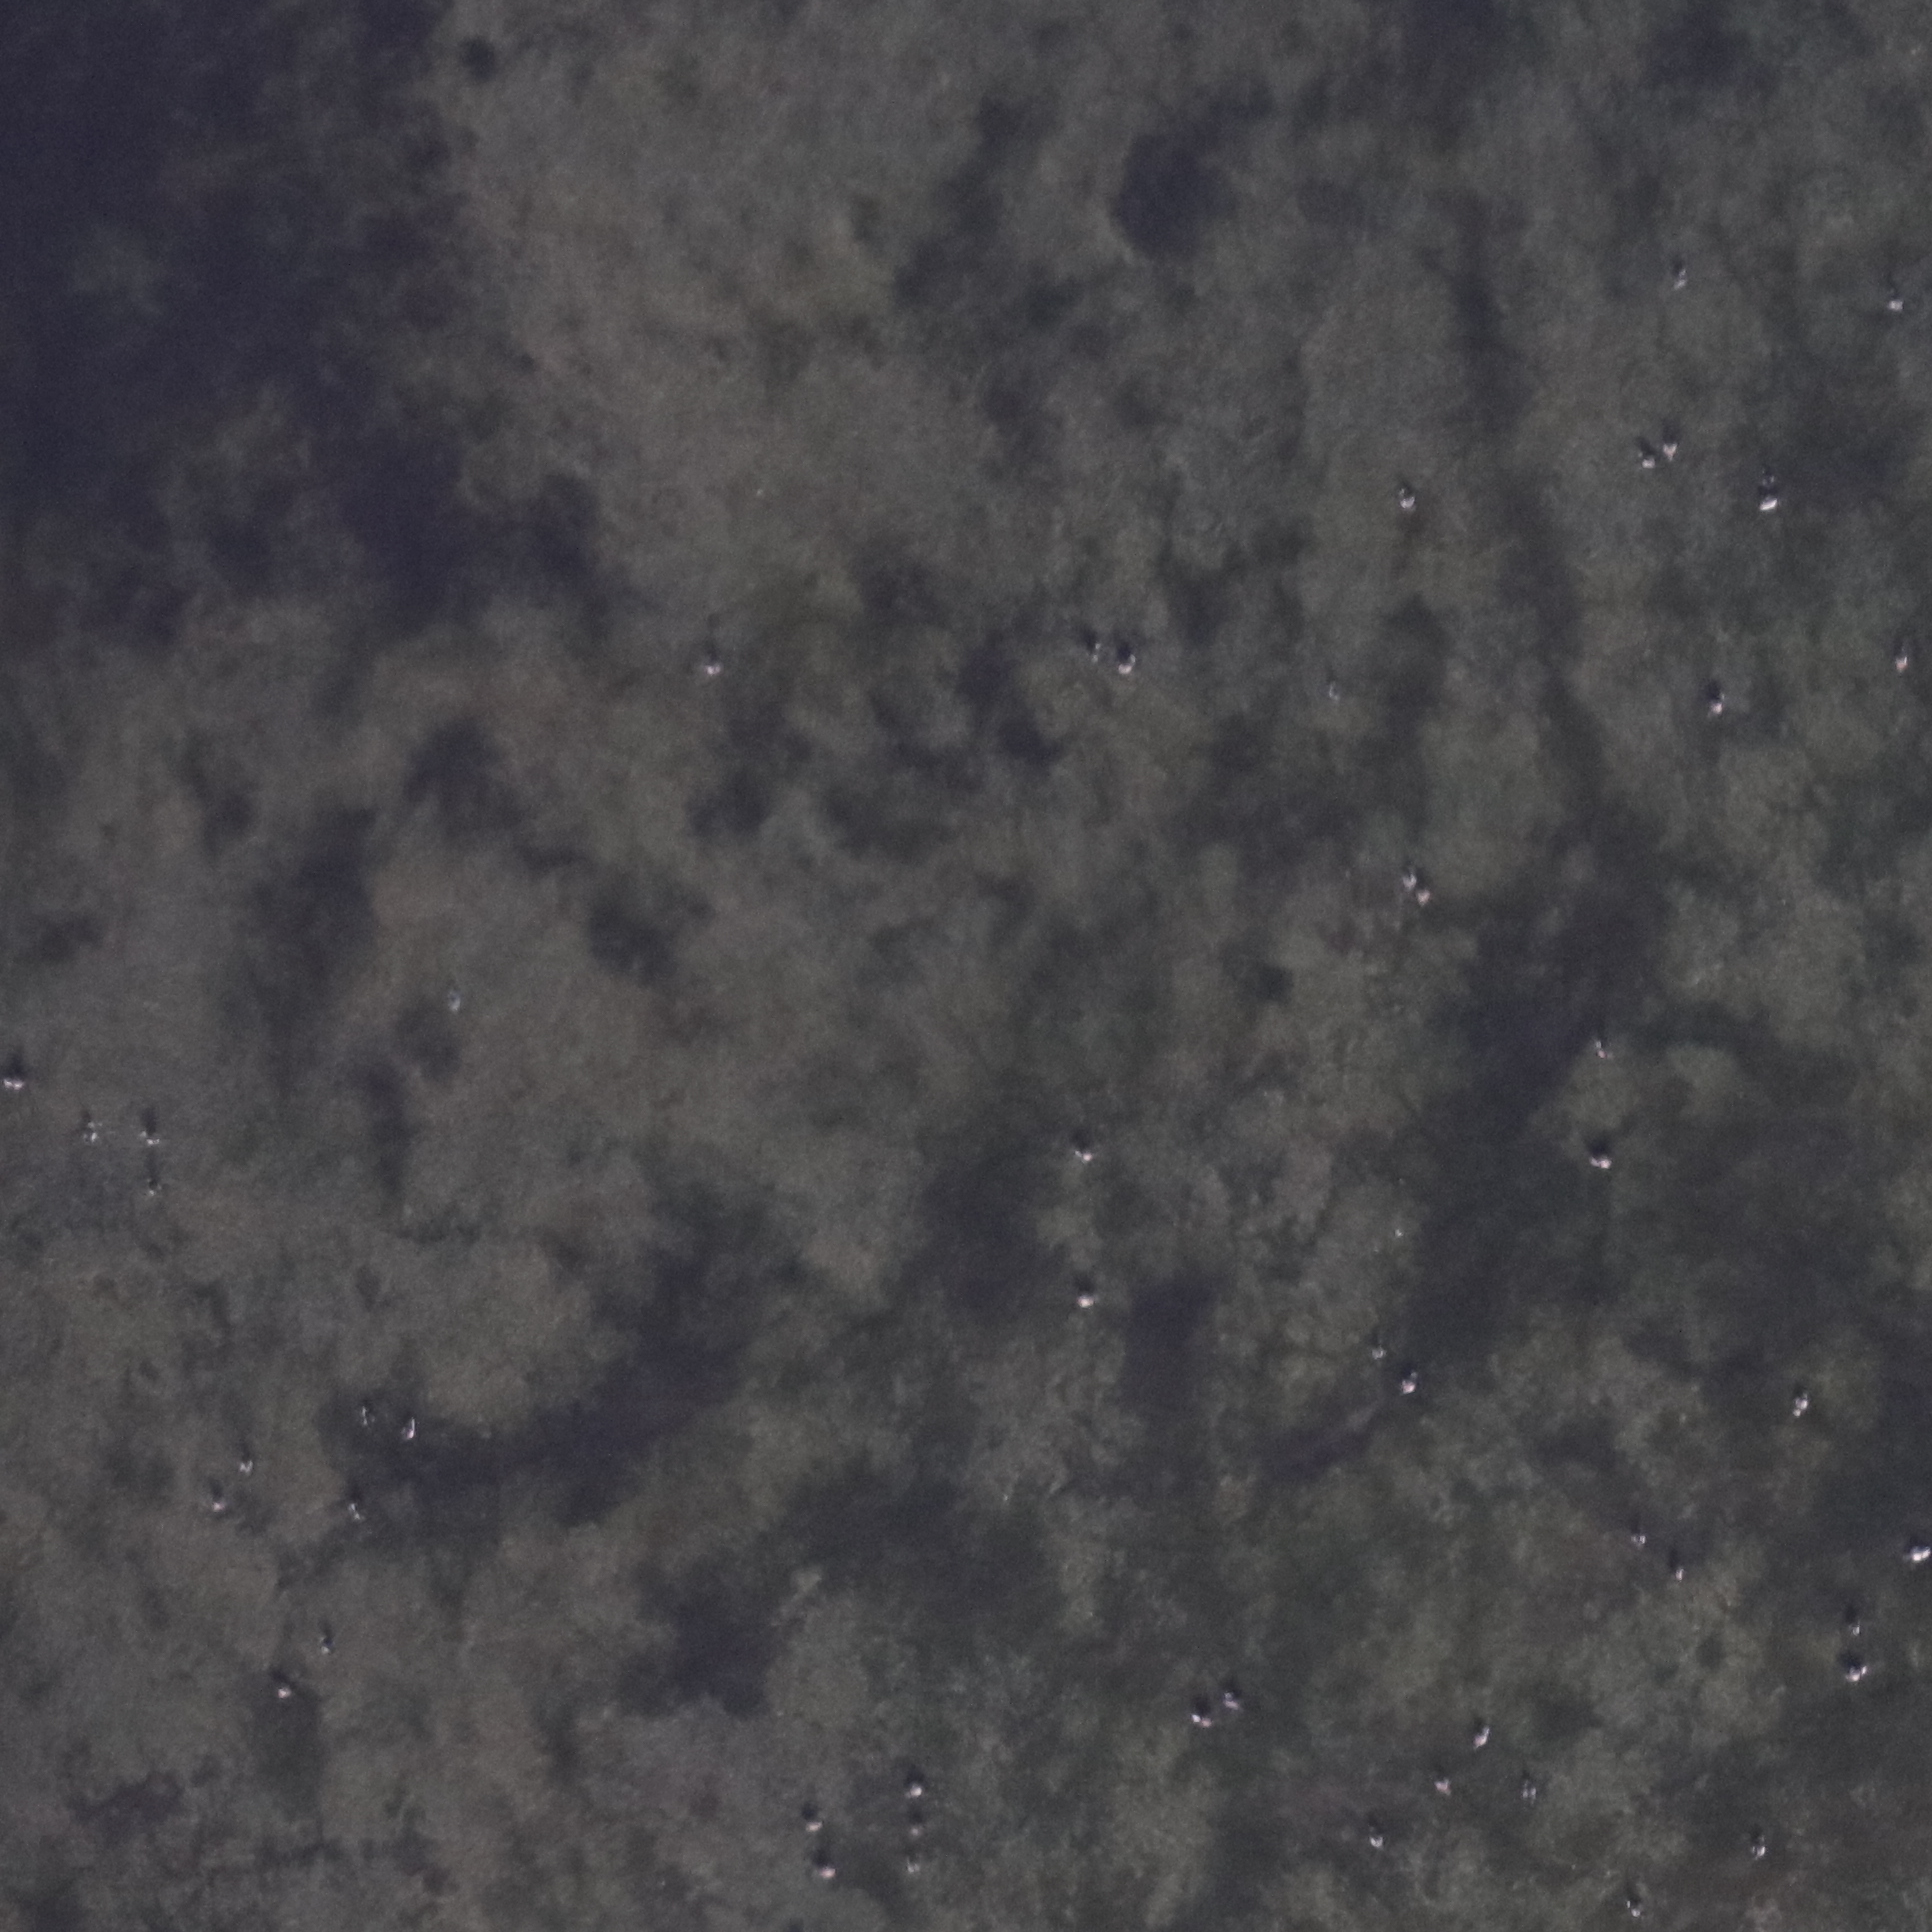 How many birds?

51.